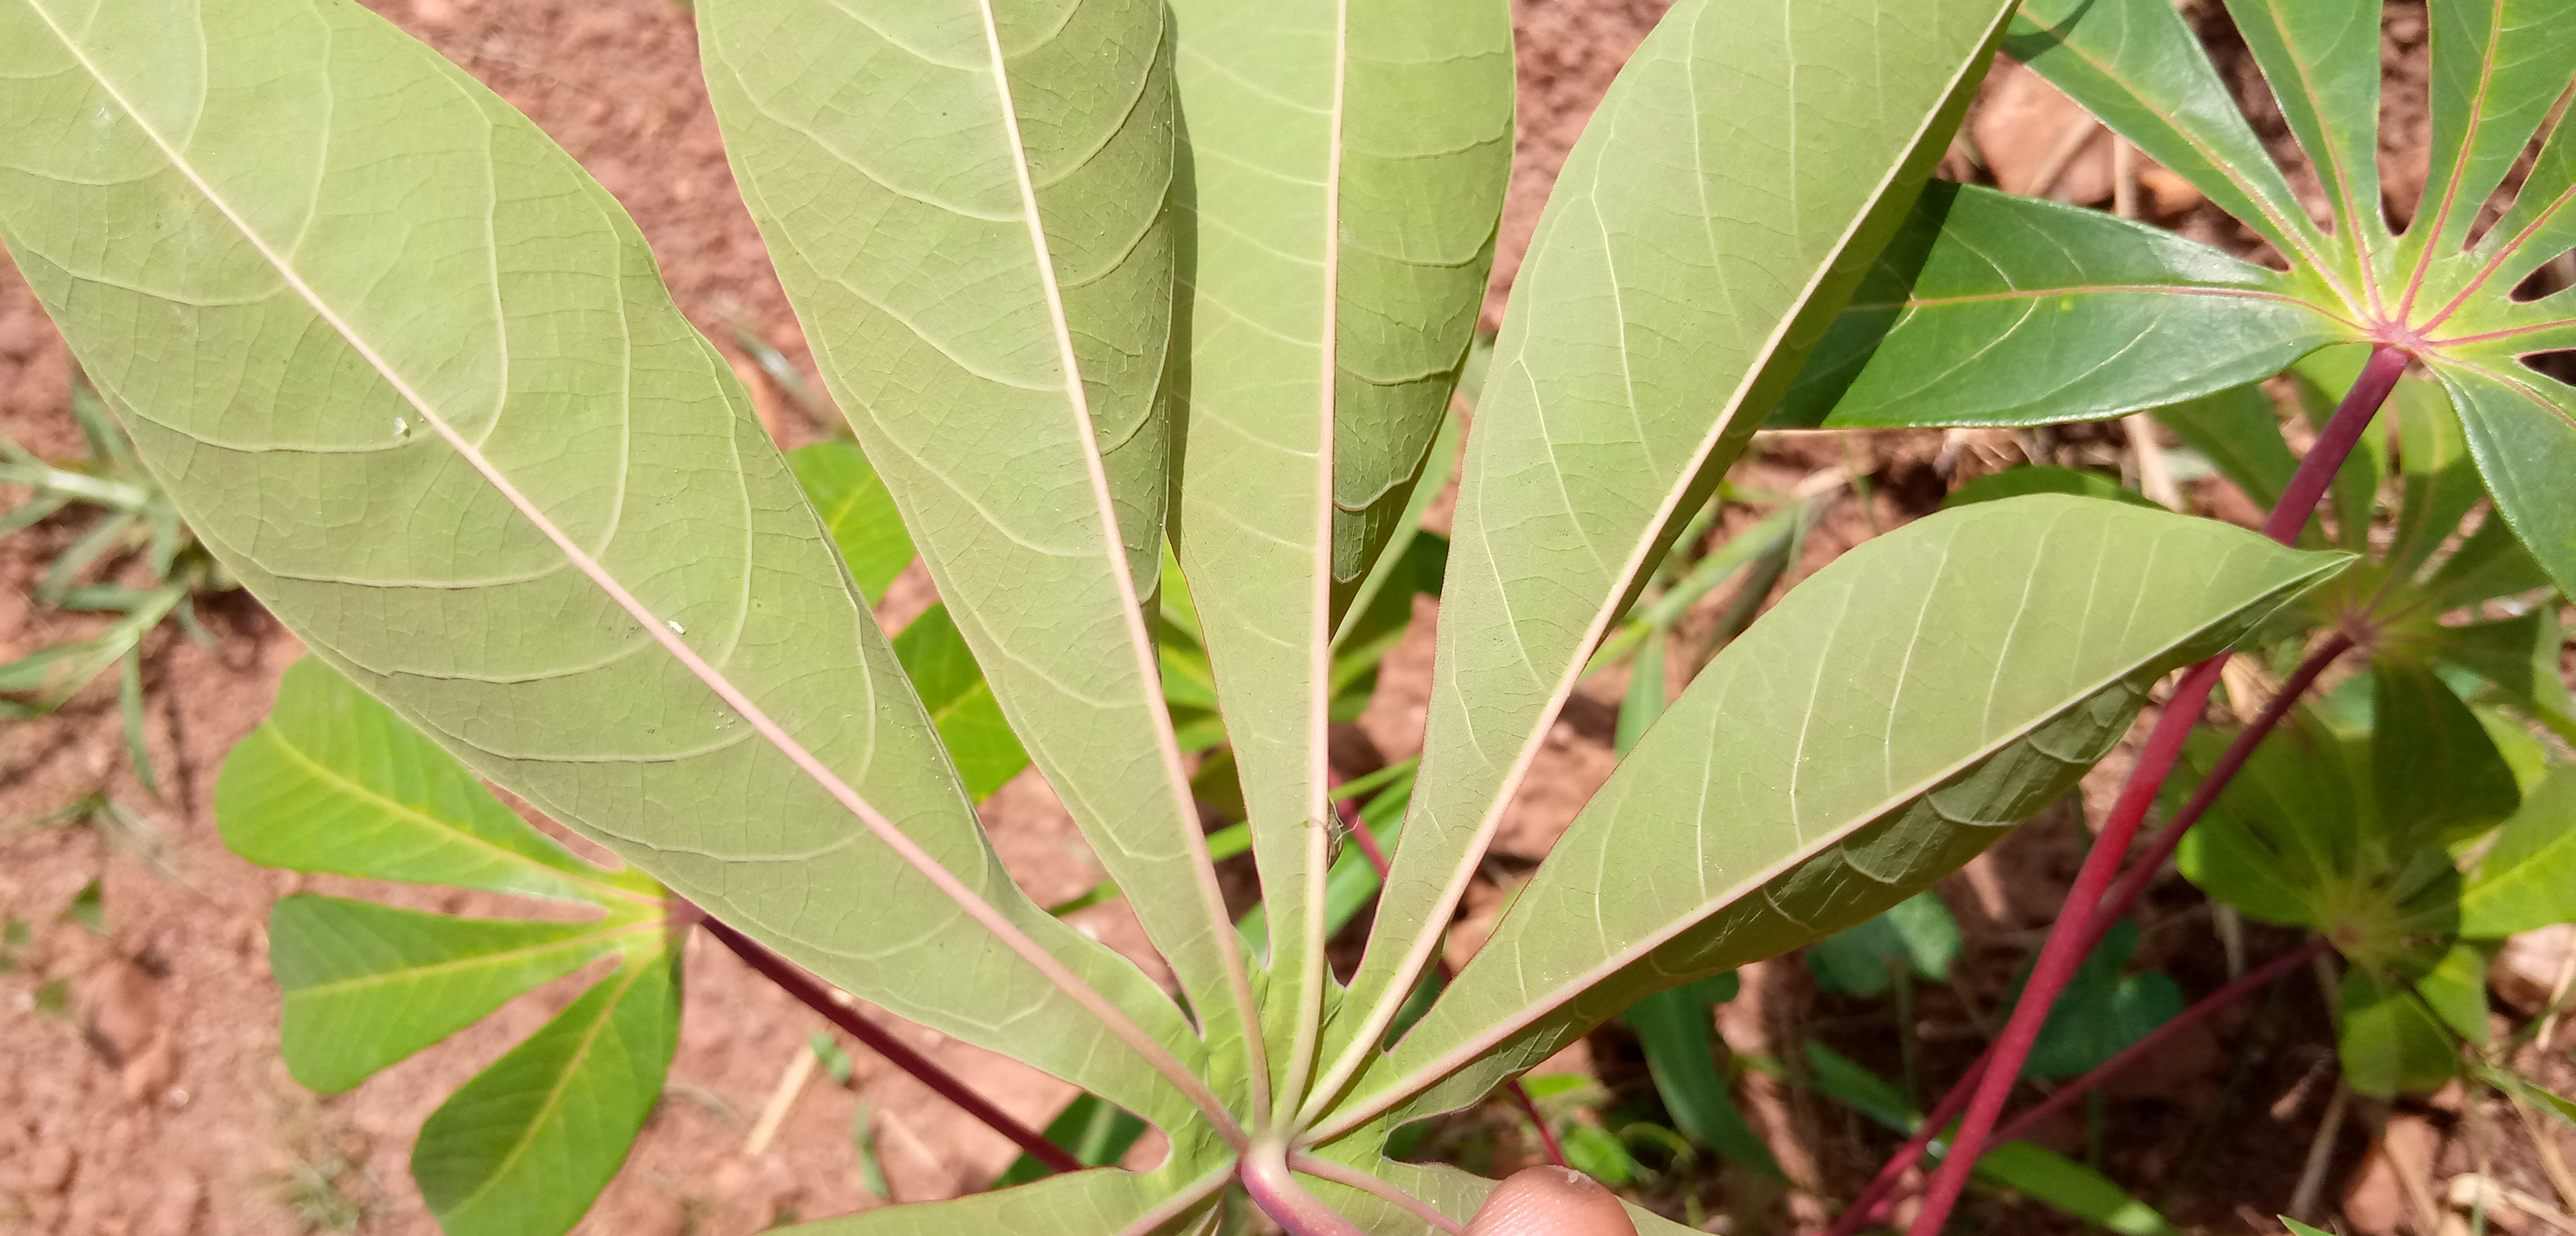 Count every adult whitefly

2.